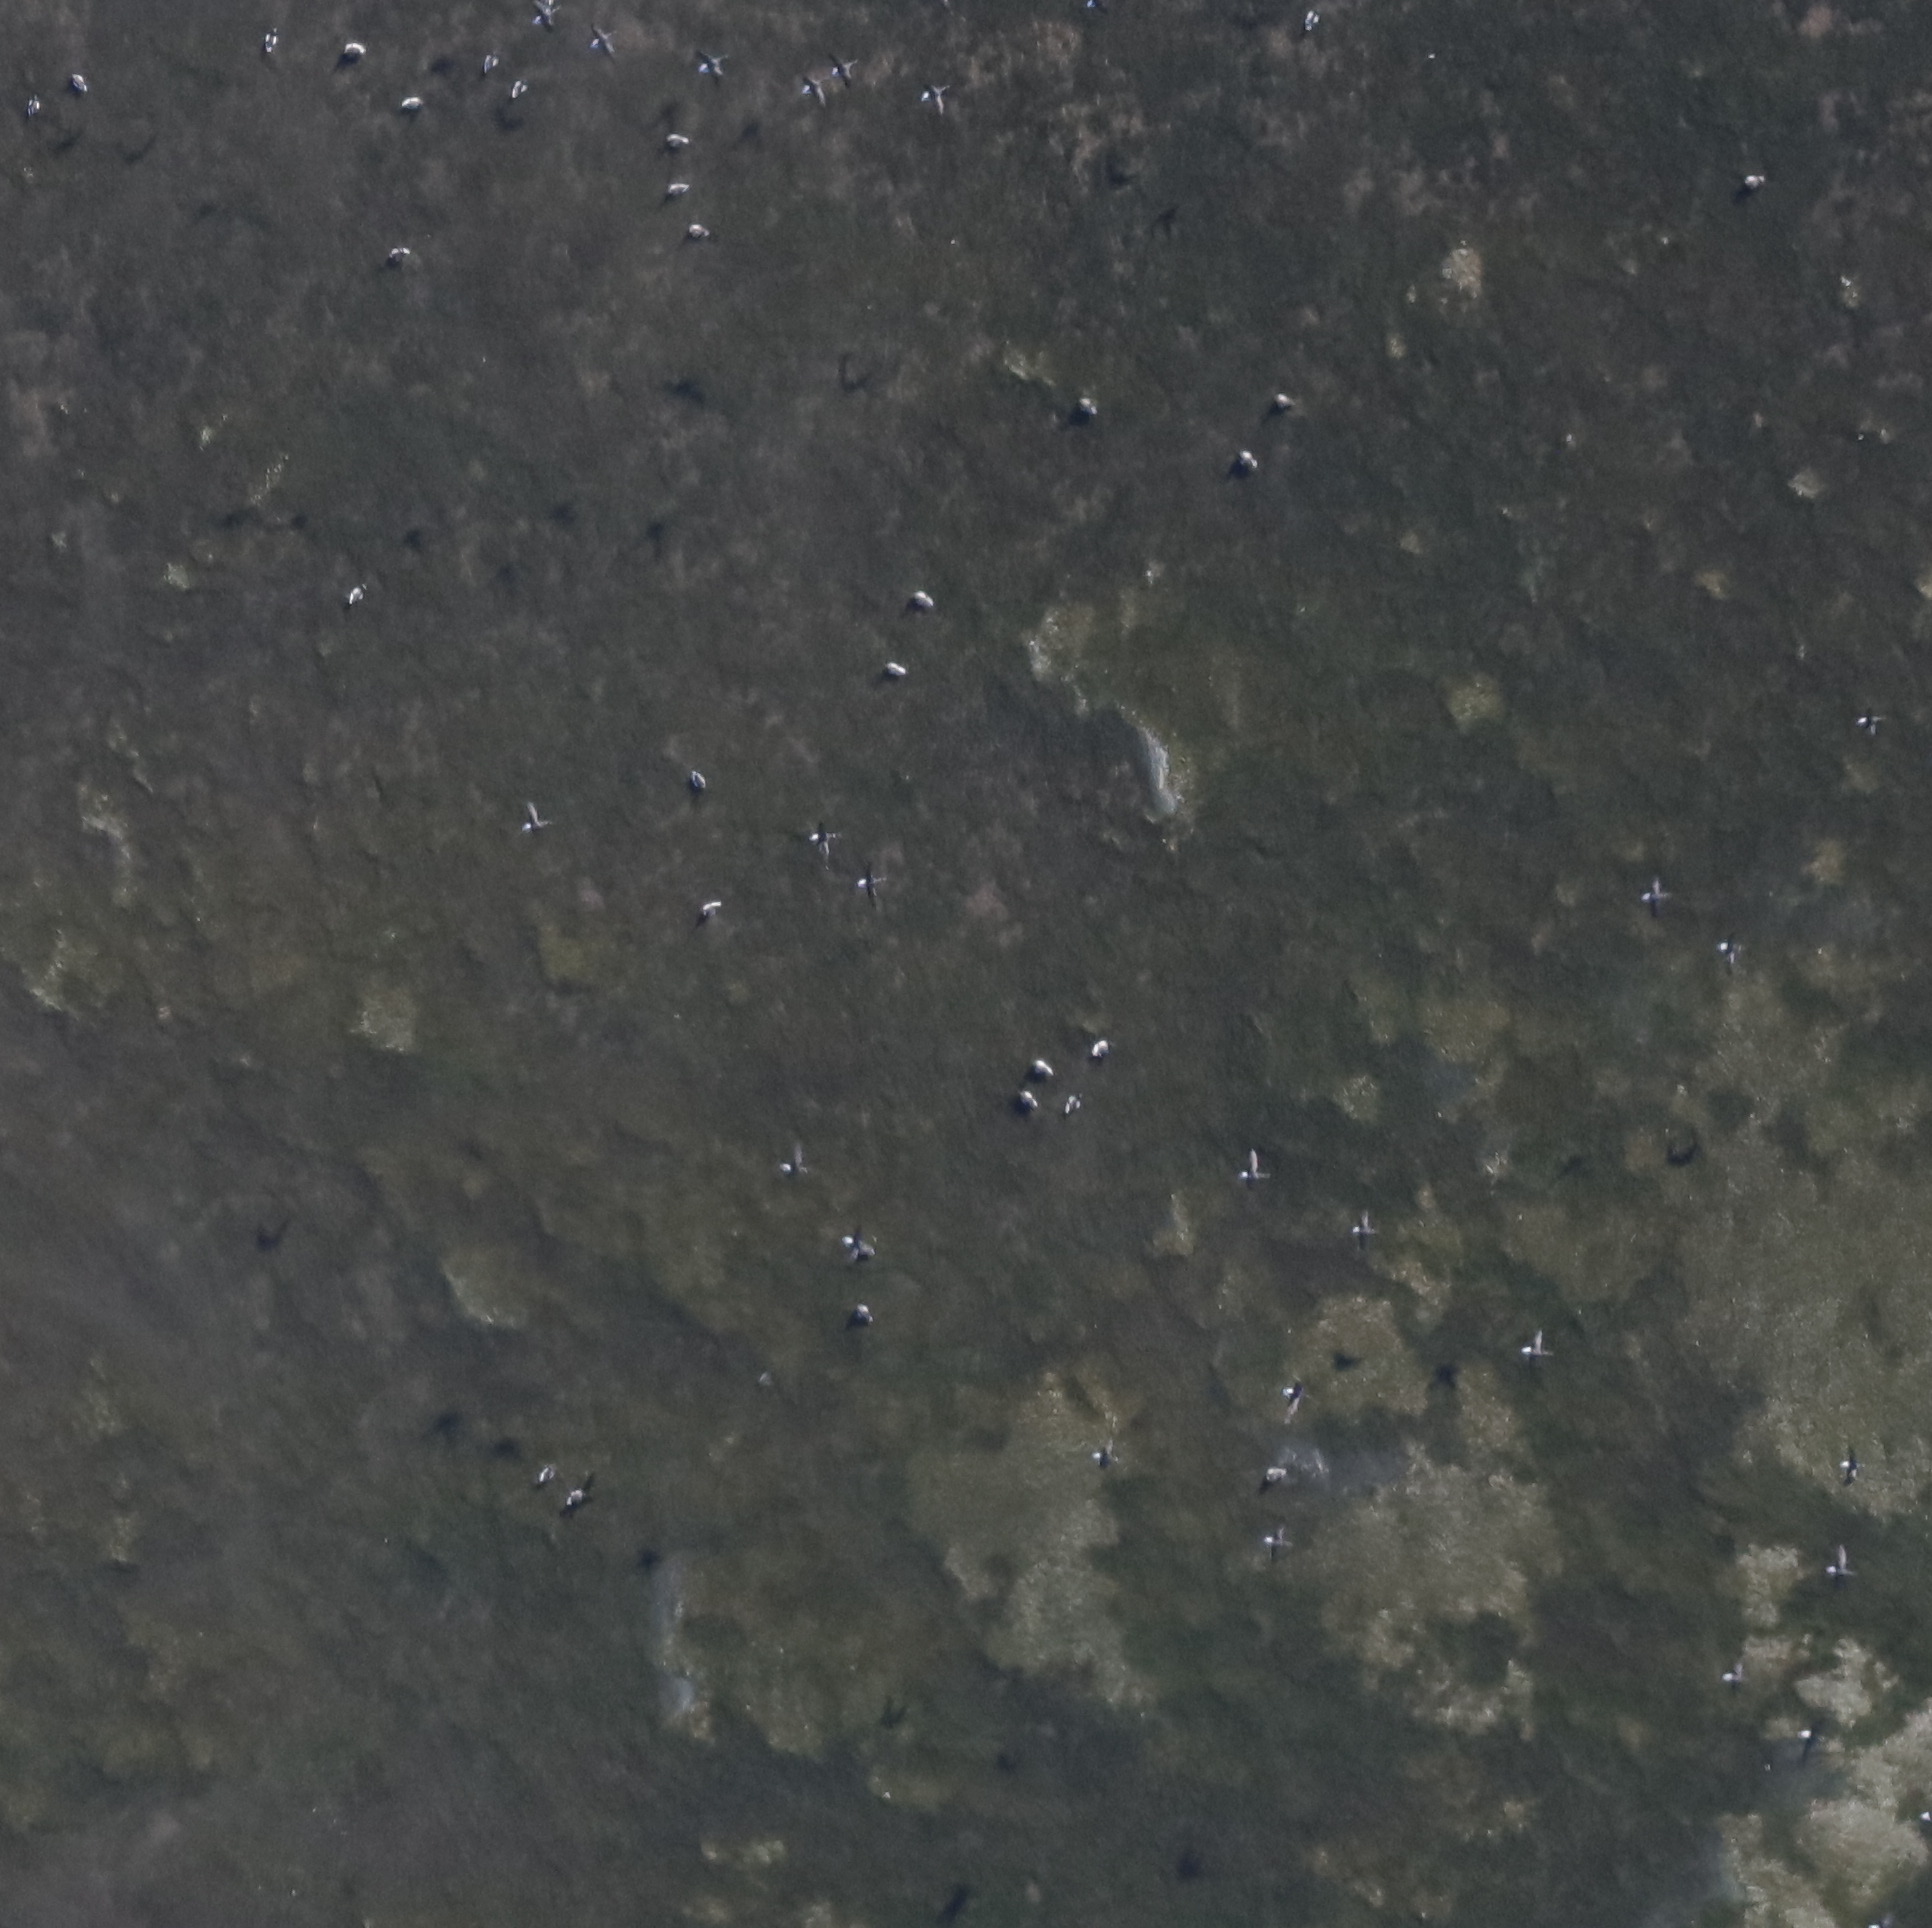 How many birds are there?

54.